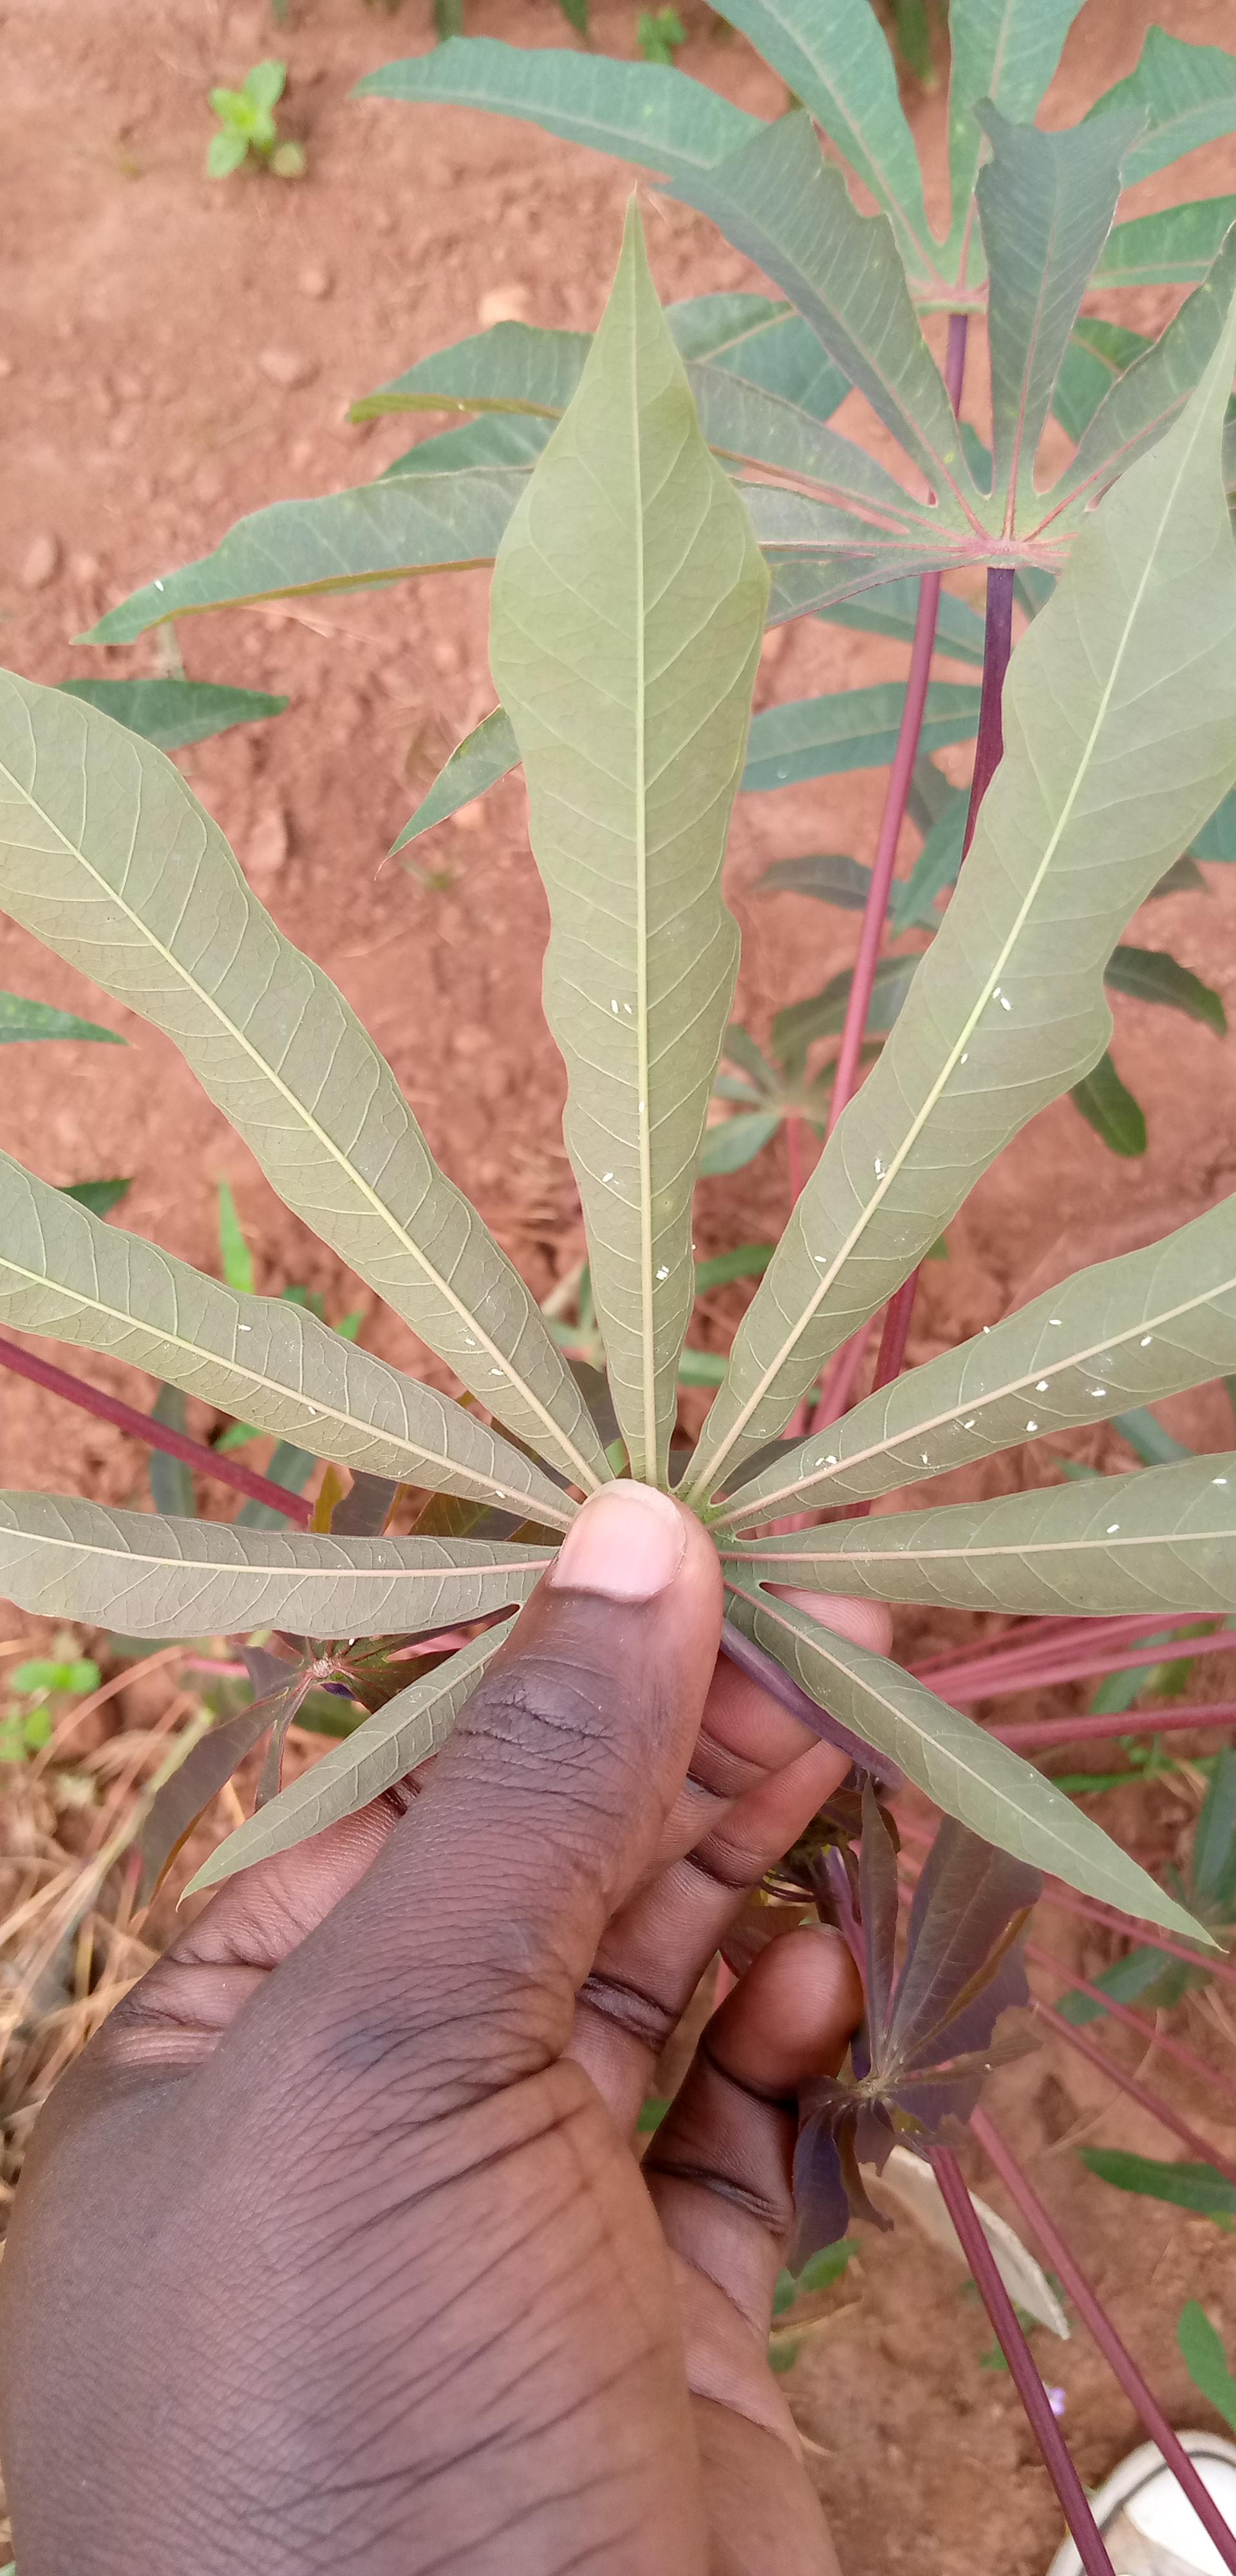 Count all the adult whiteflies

33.